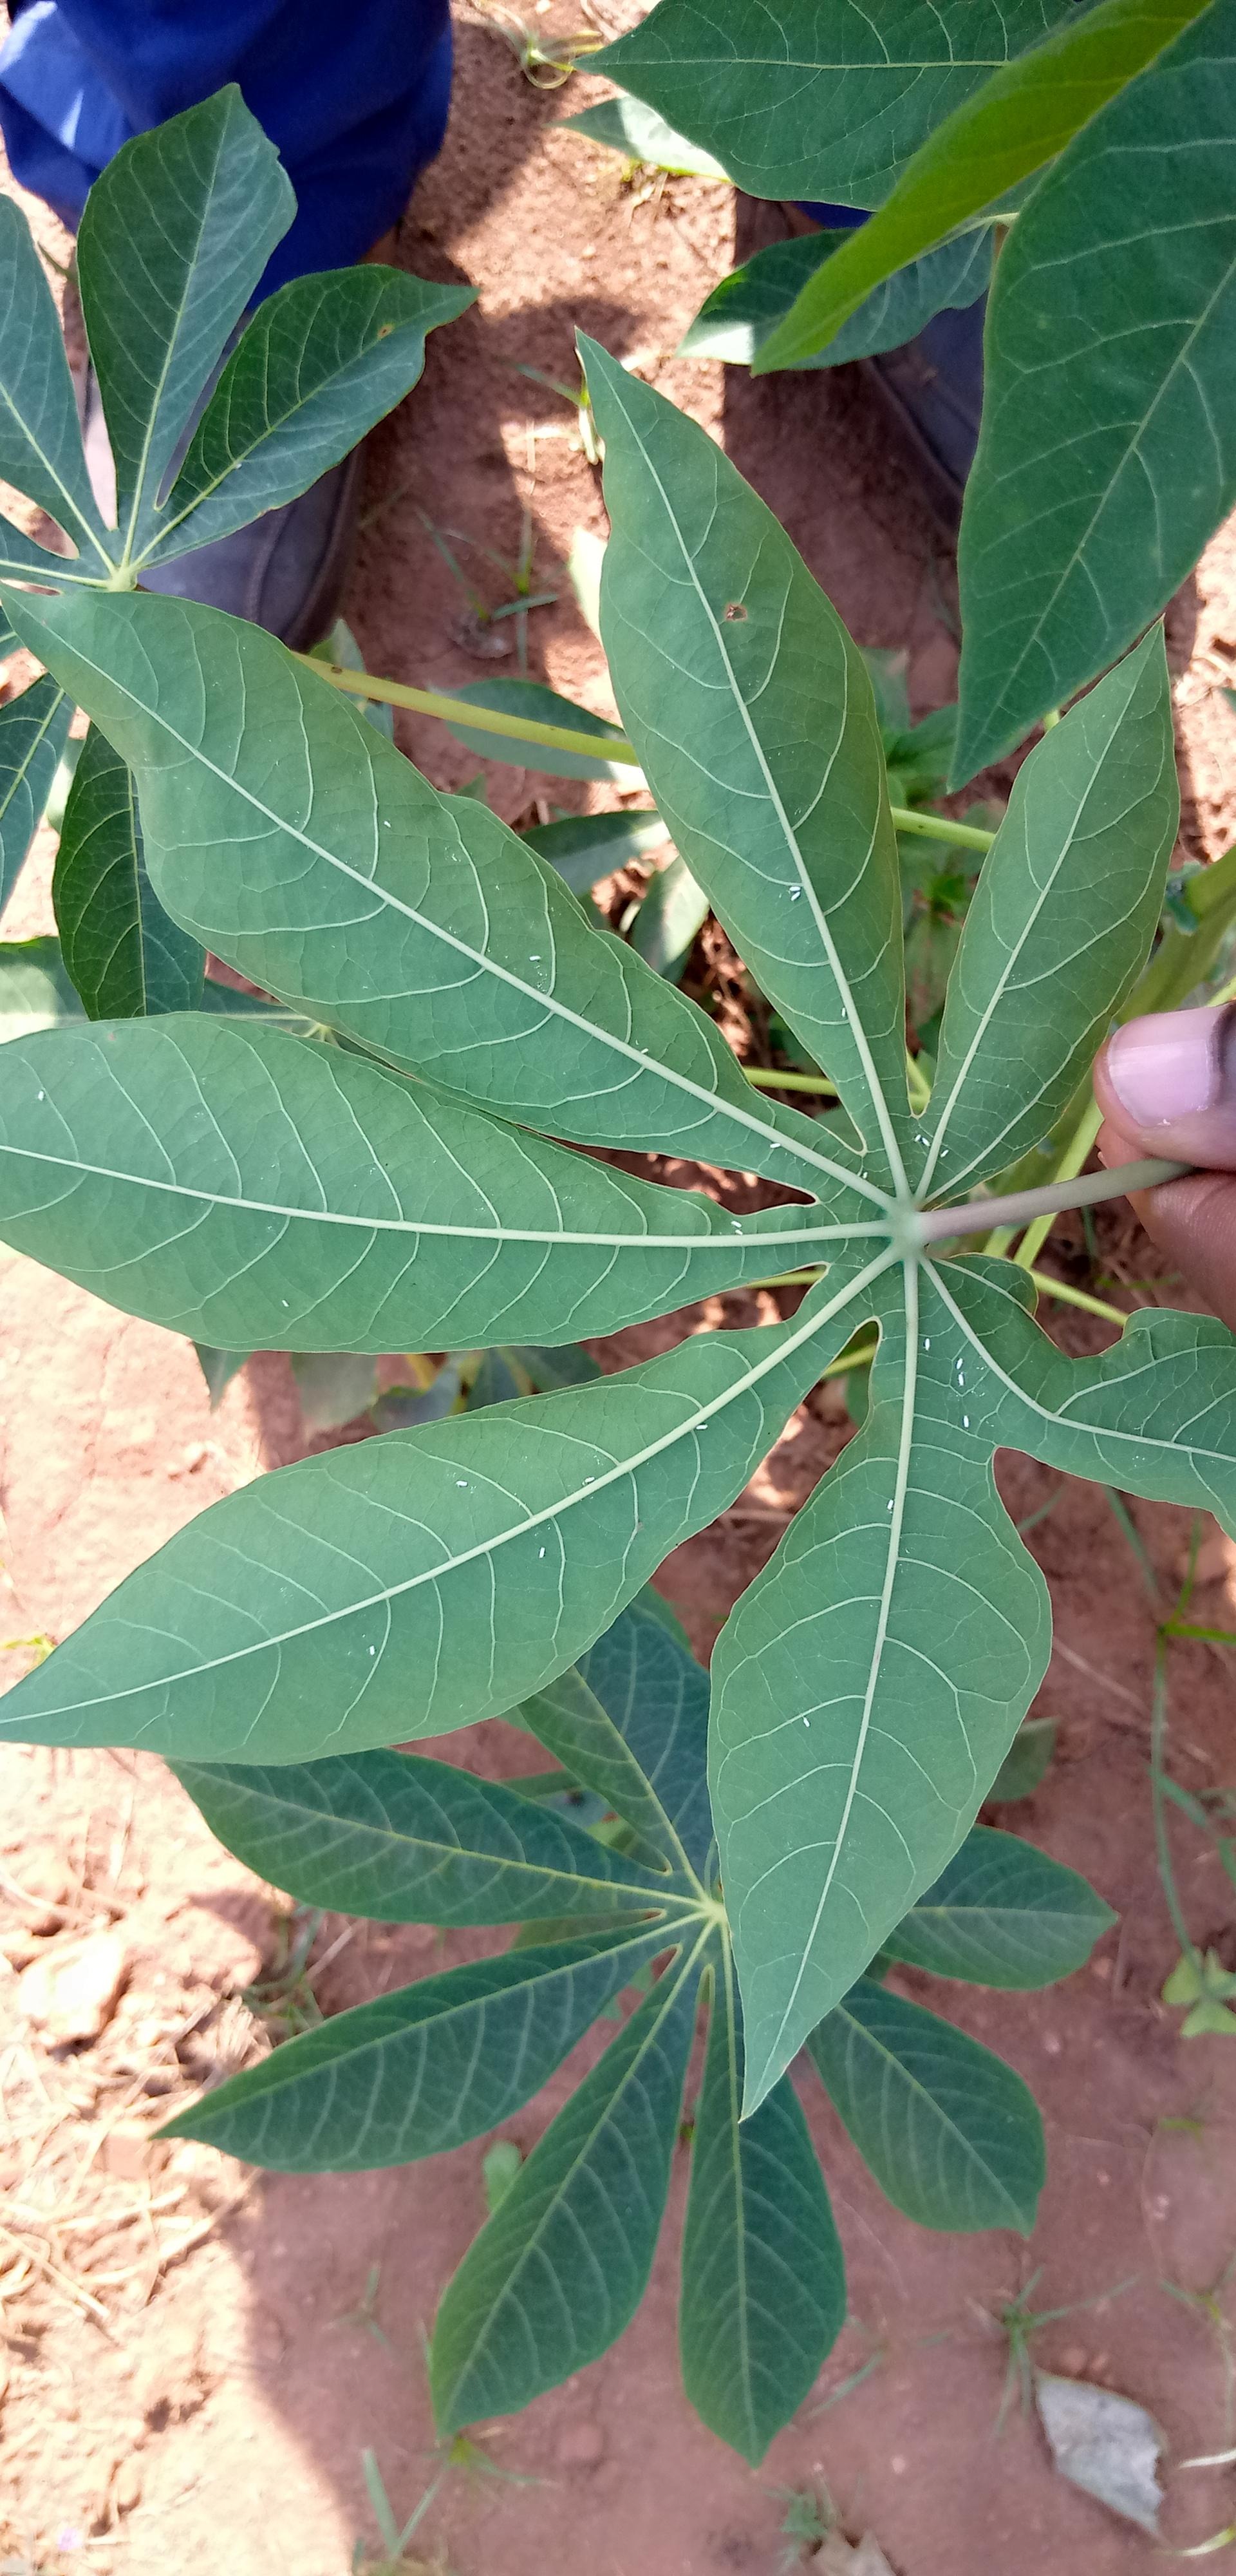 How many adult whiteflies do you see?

26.